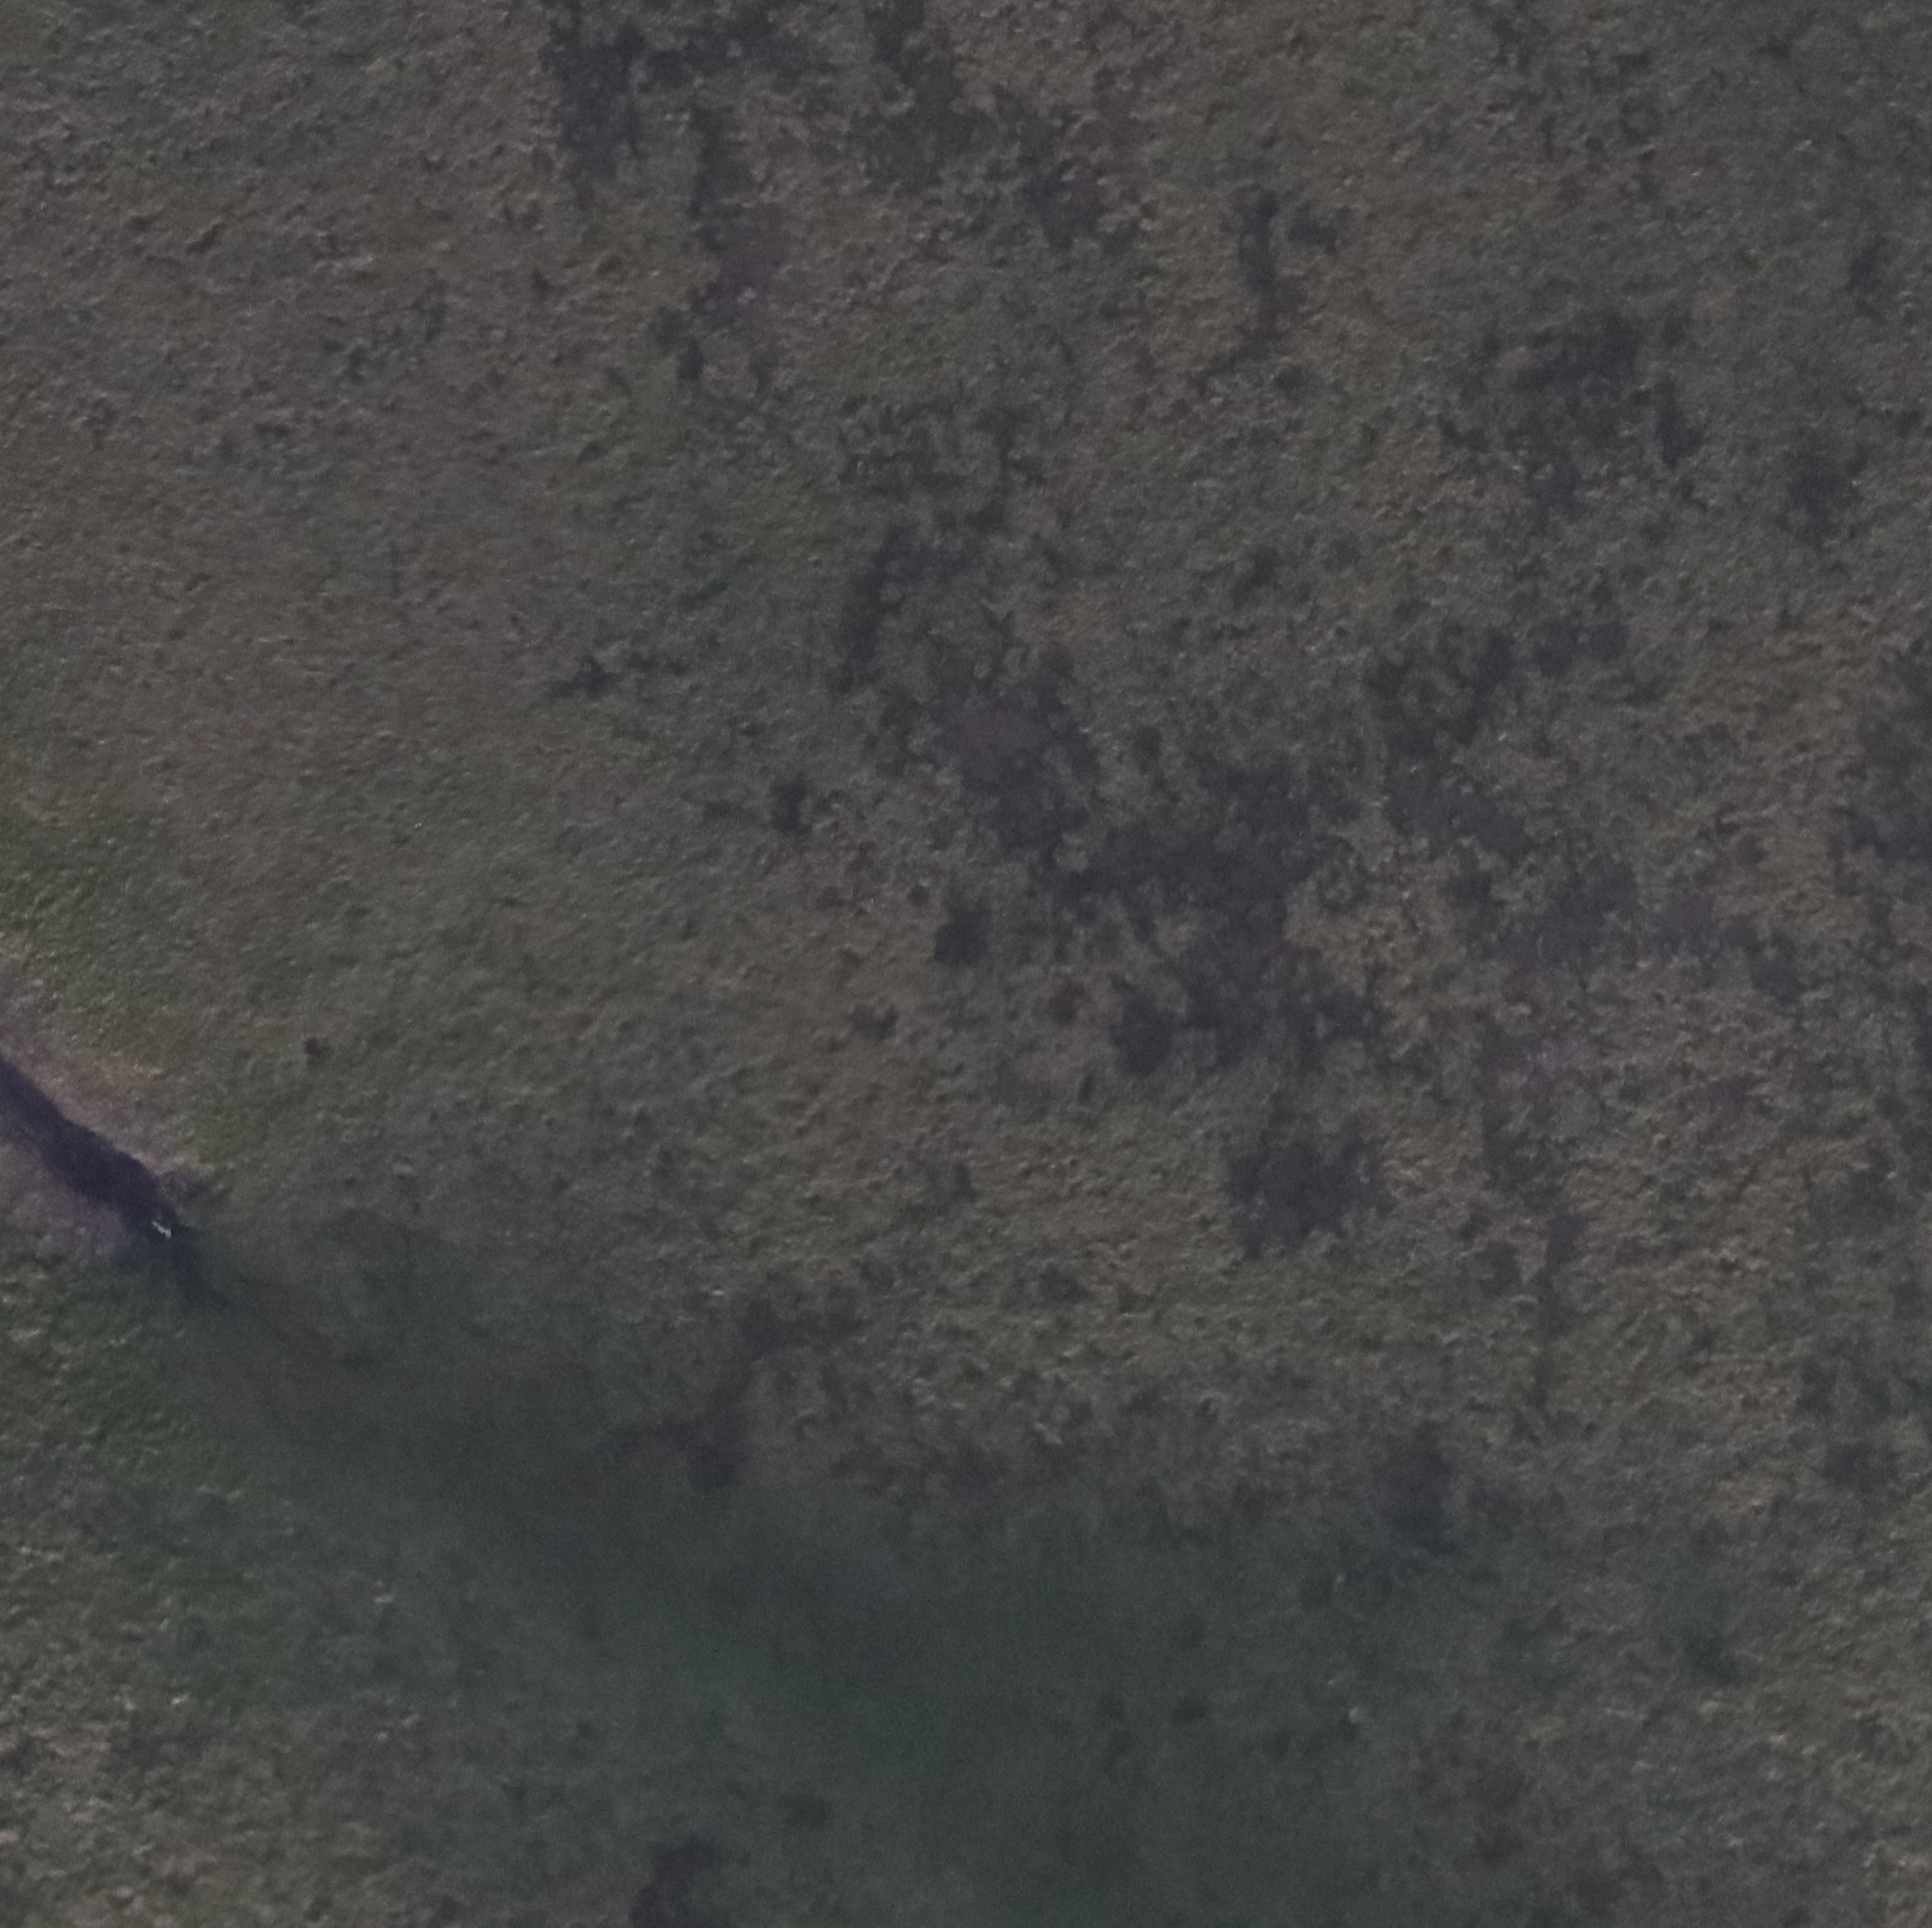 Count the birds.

0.